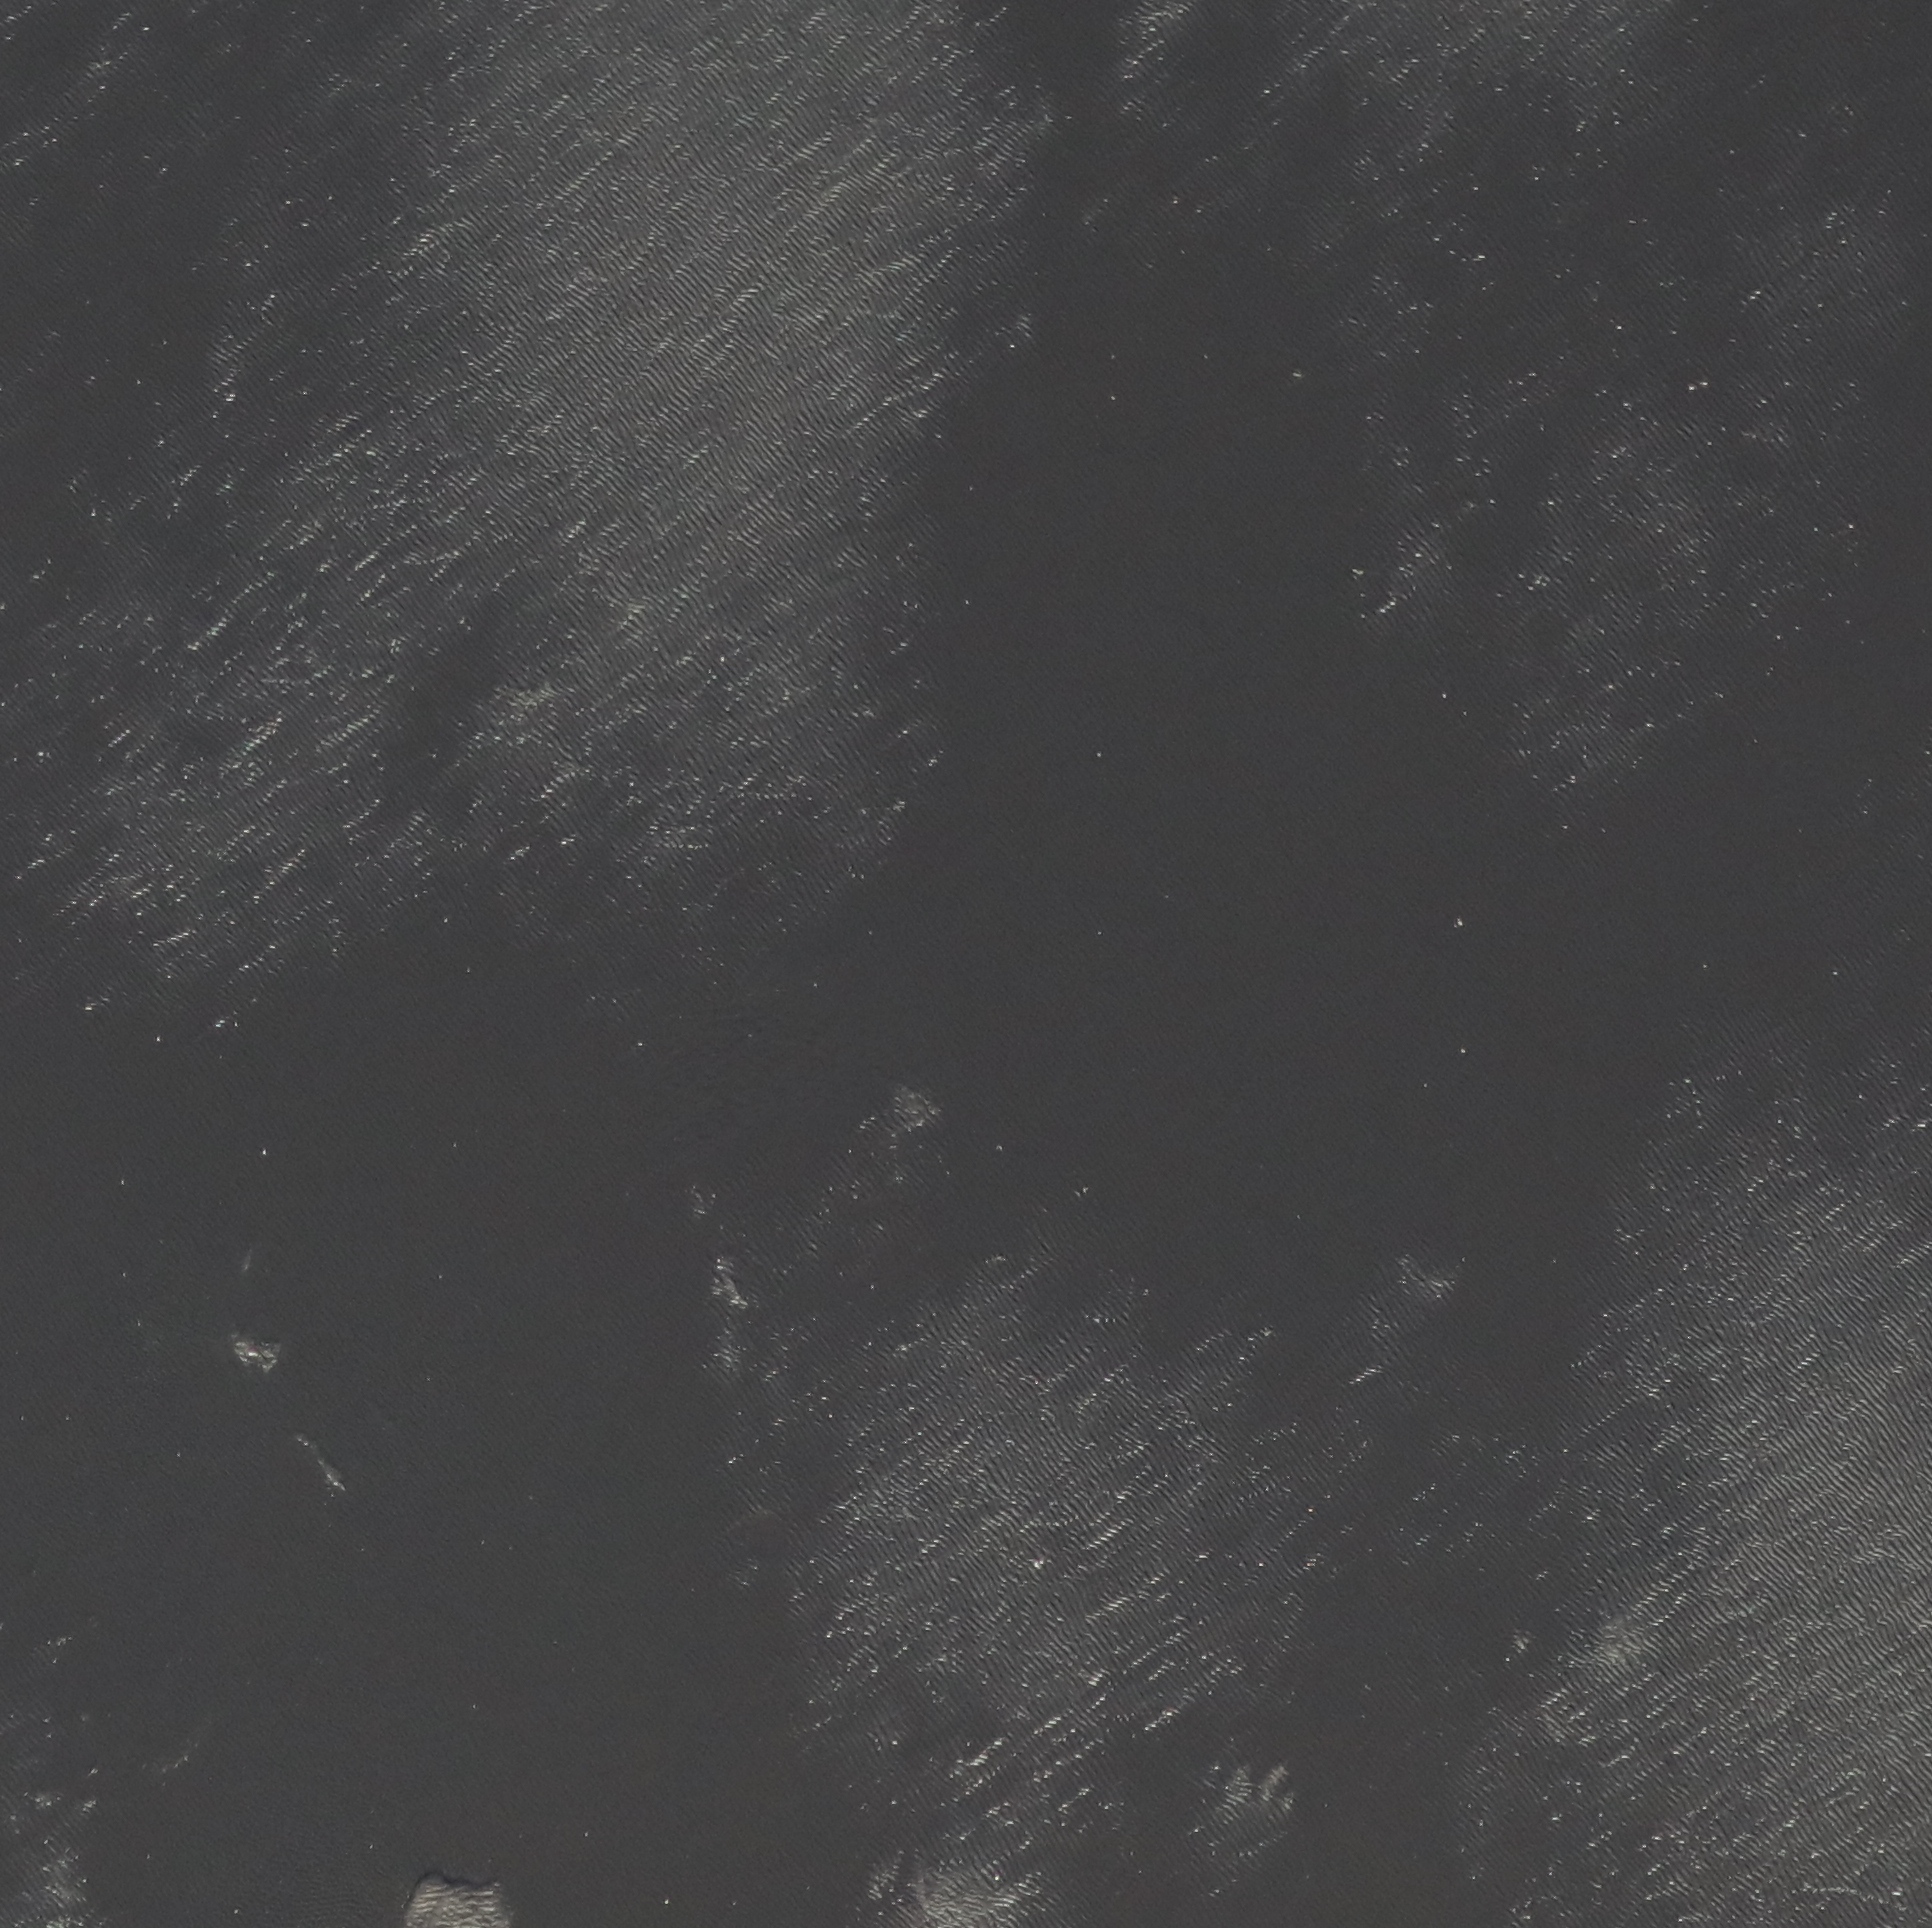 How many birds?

0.